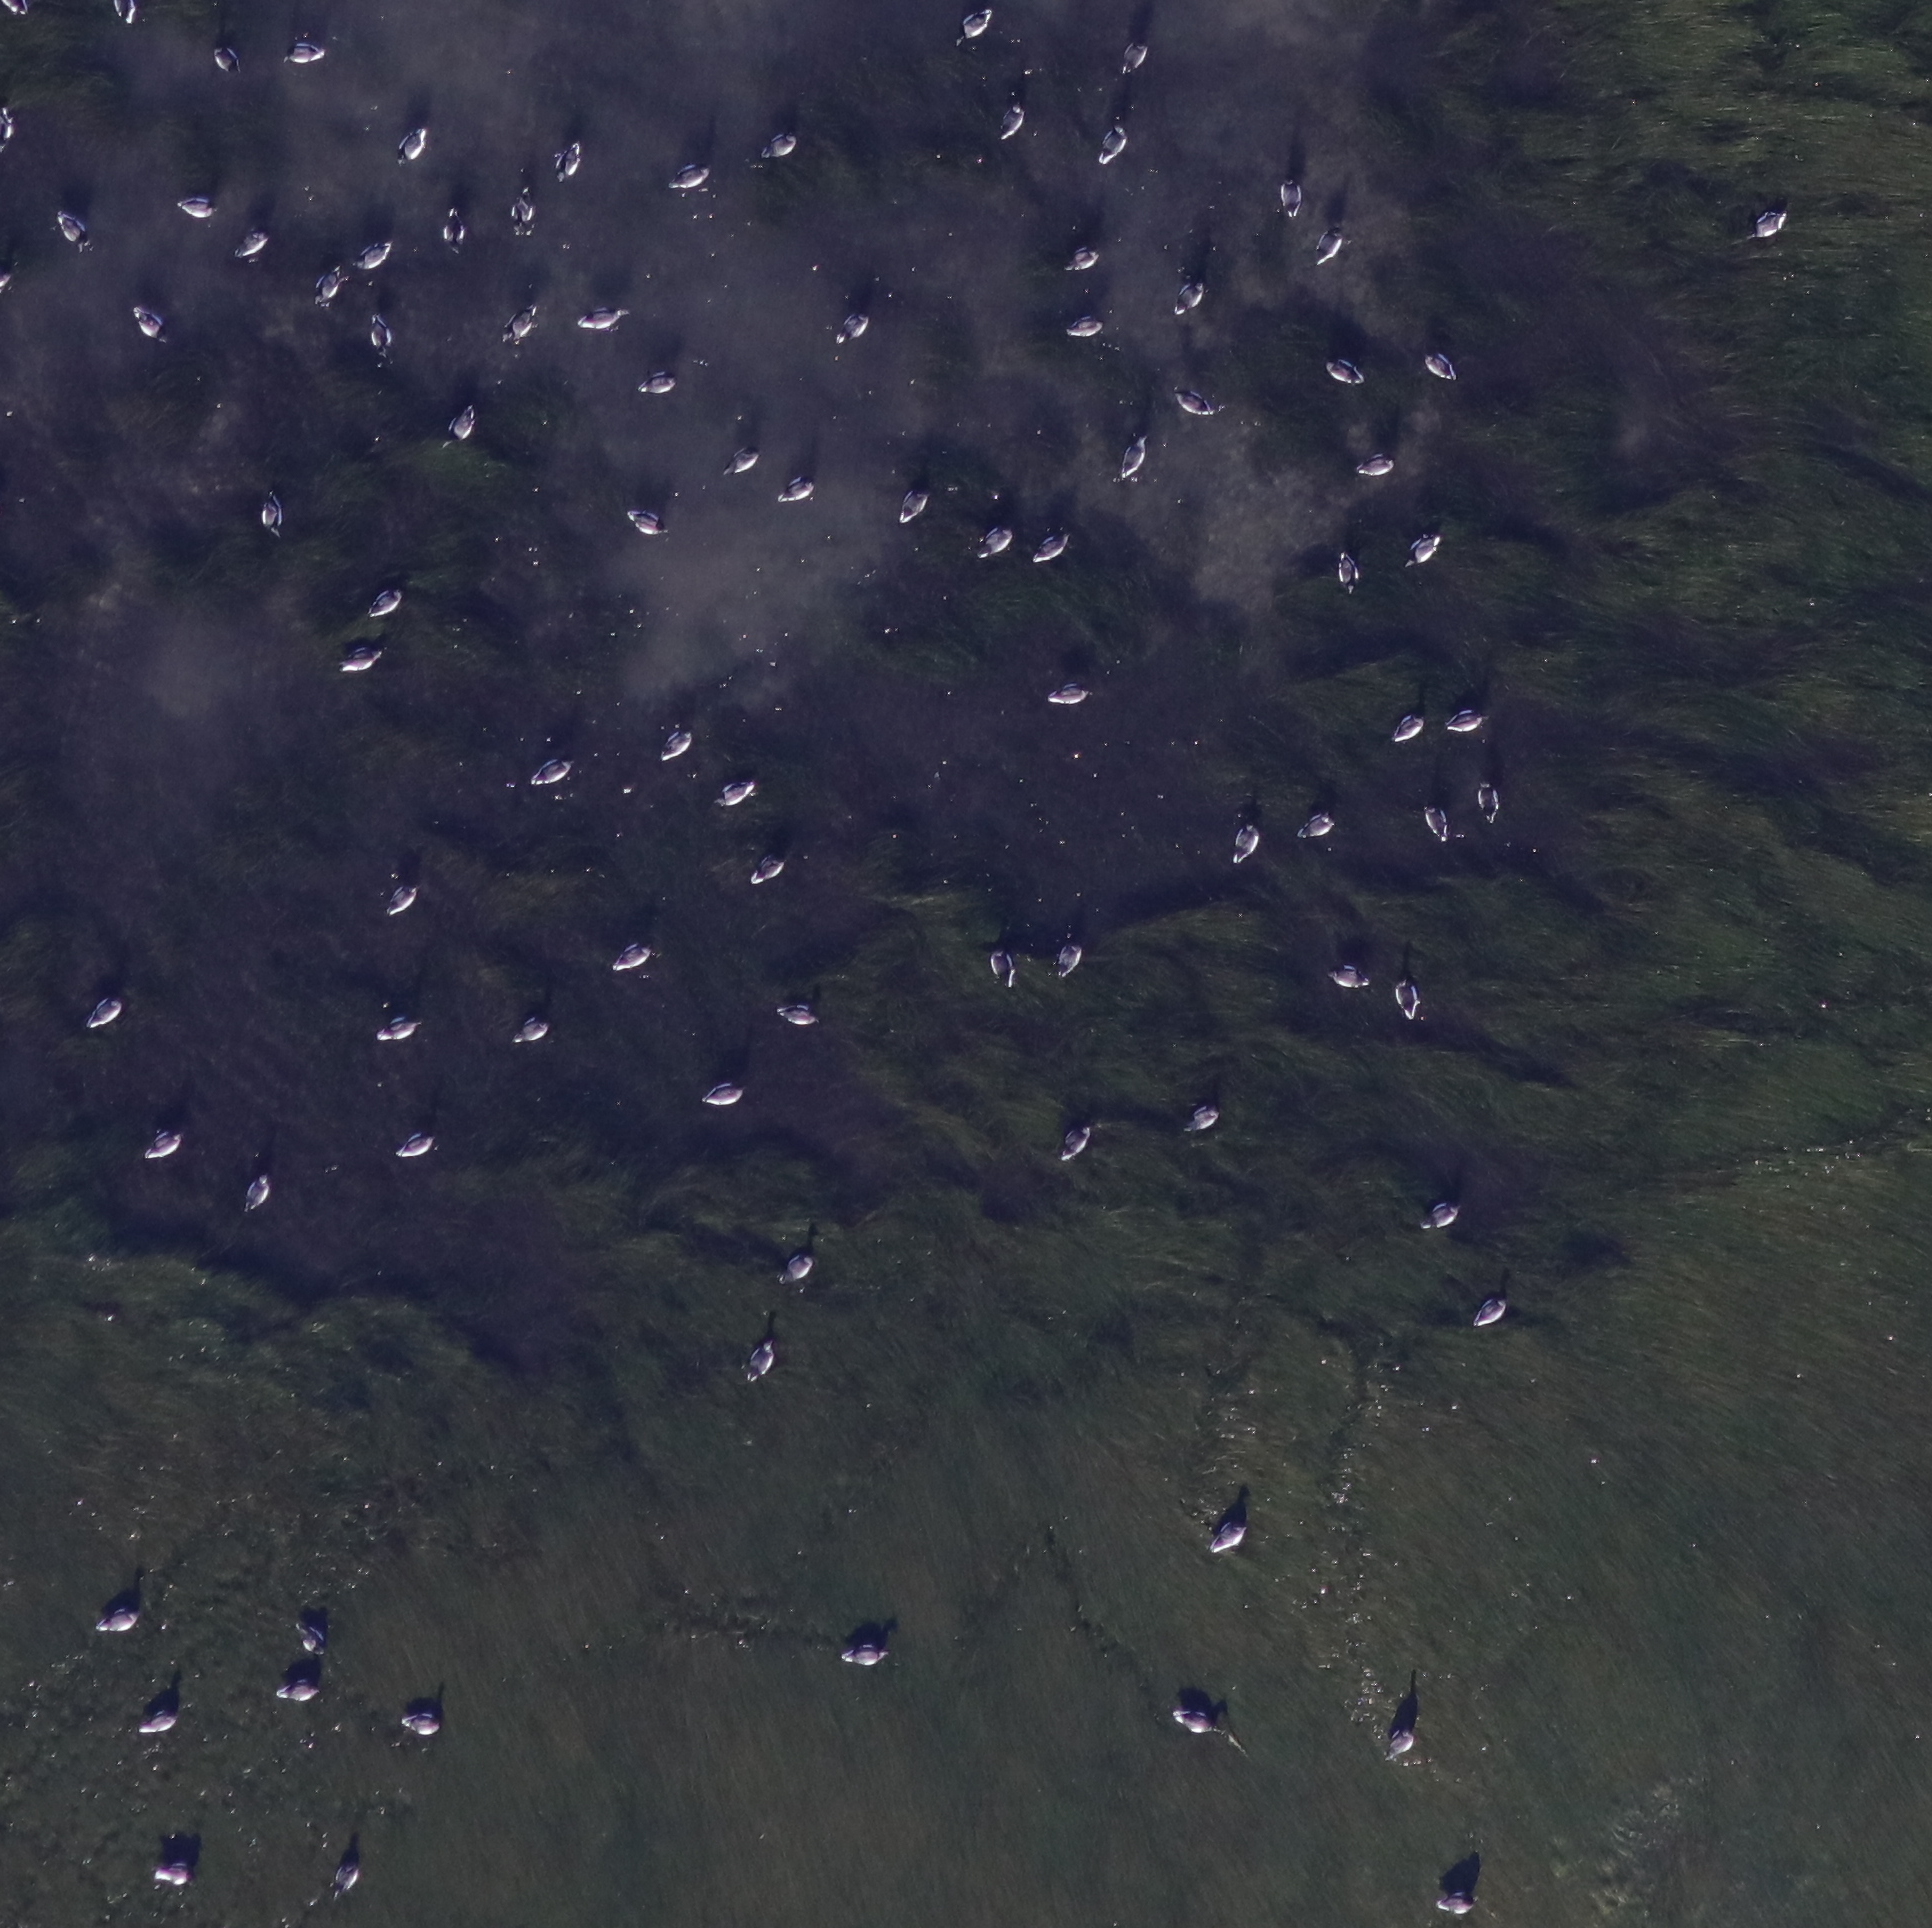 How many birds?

91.